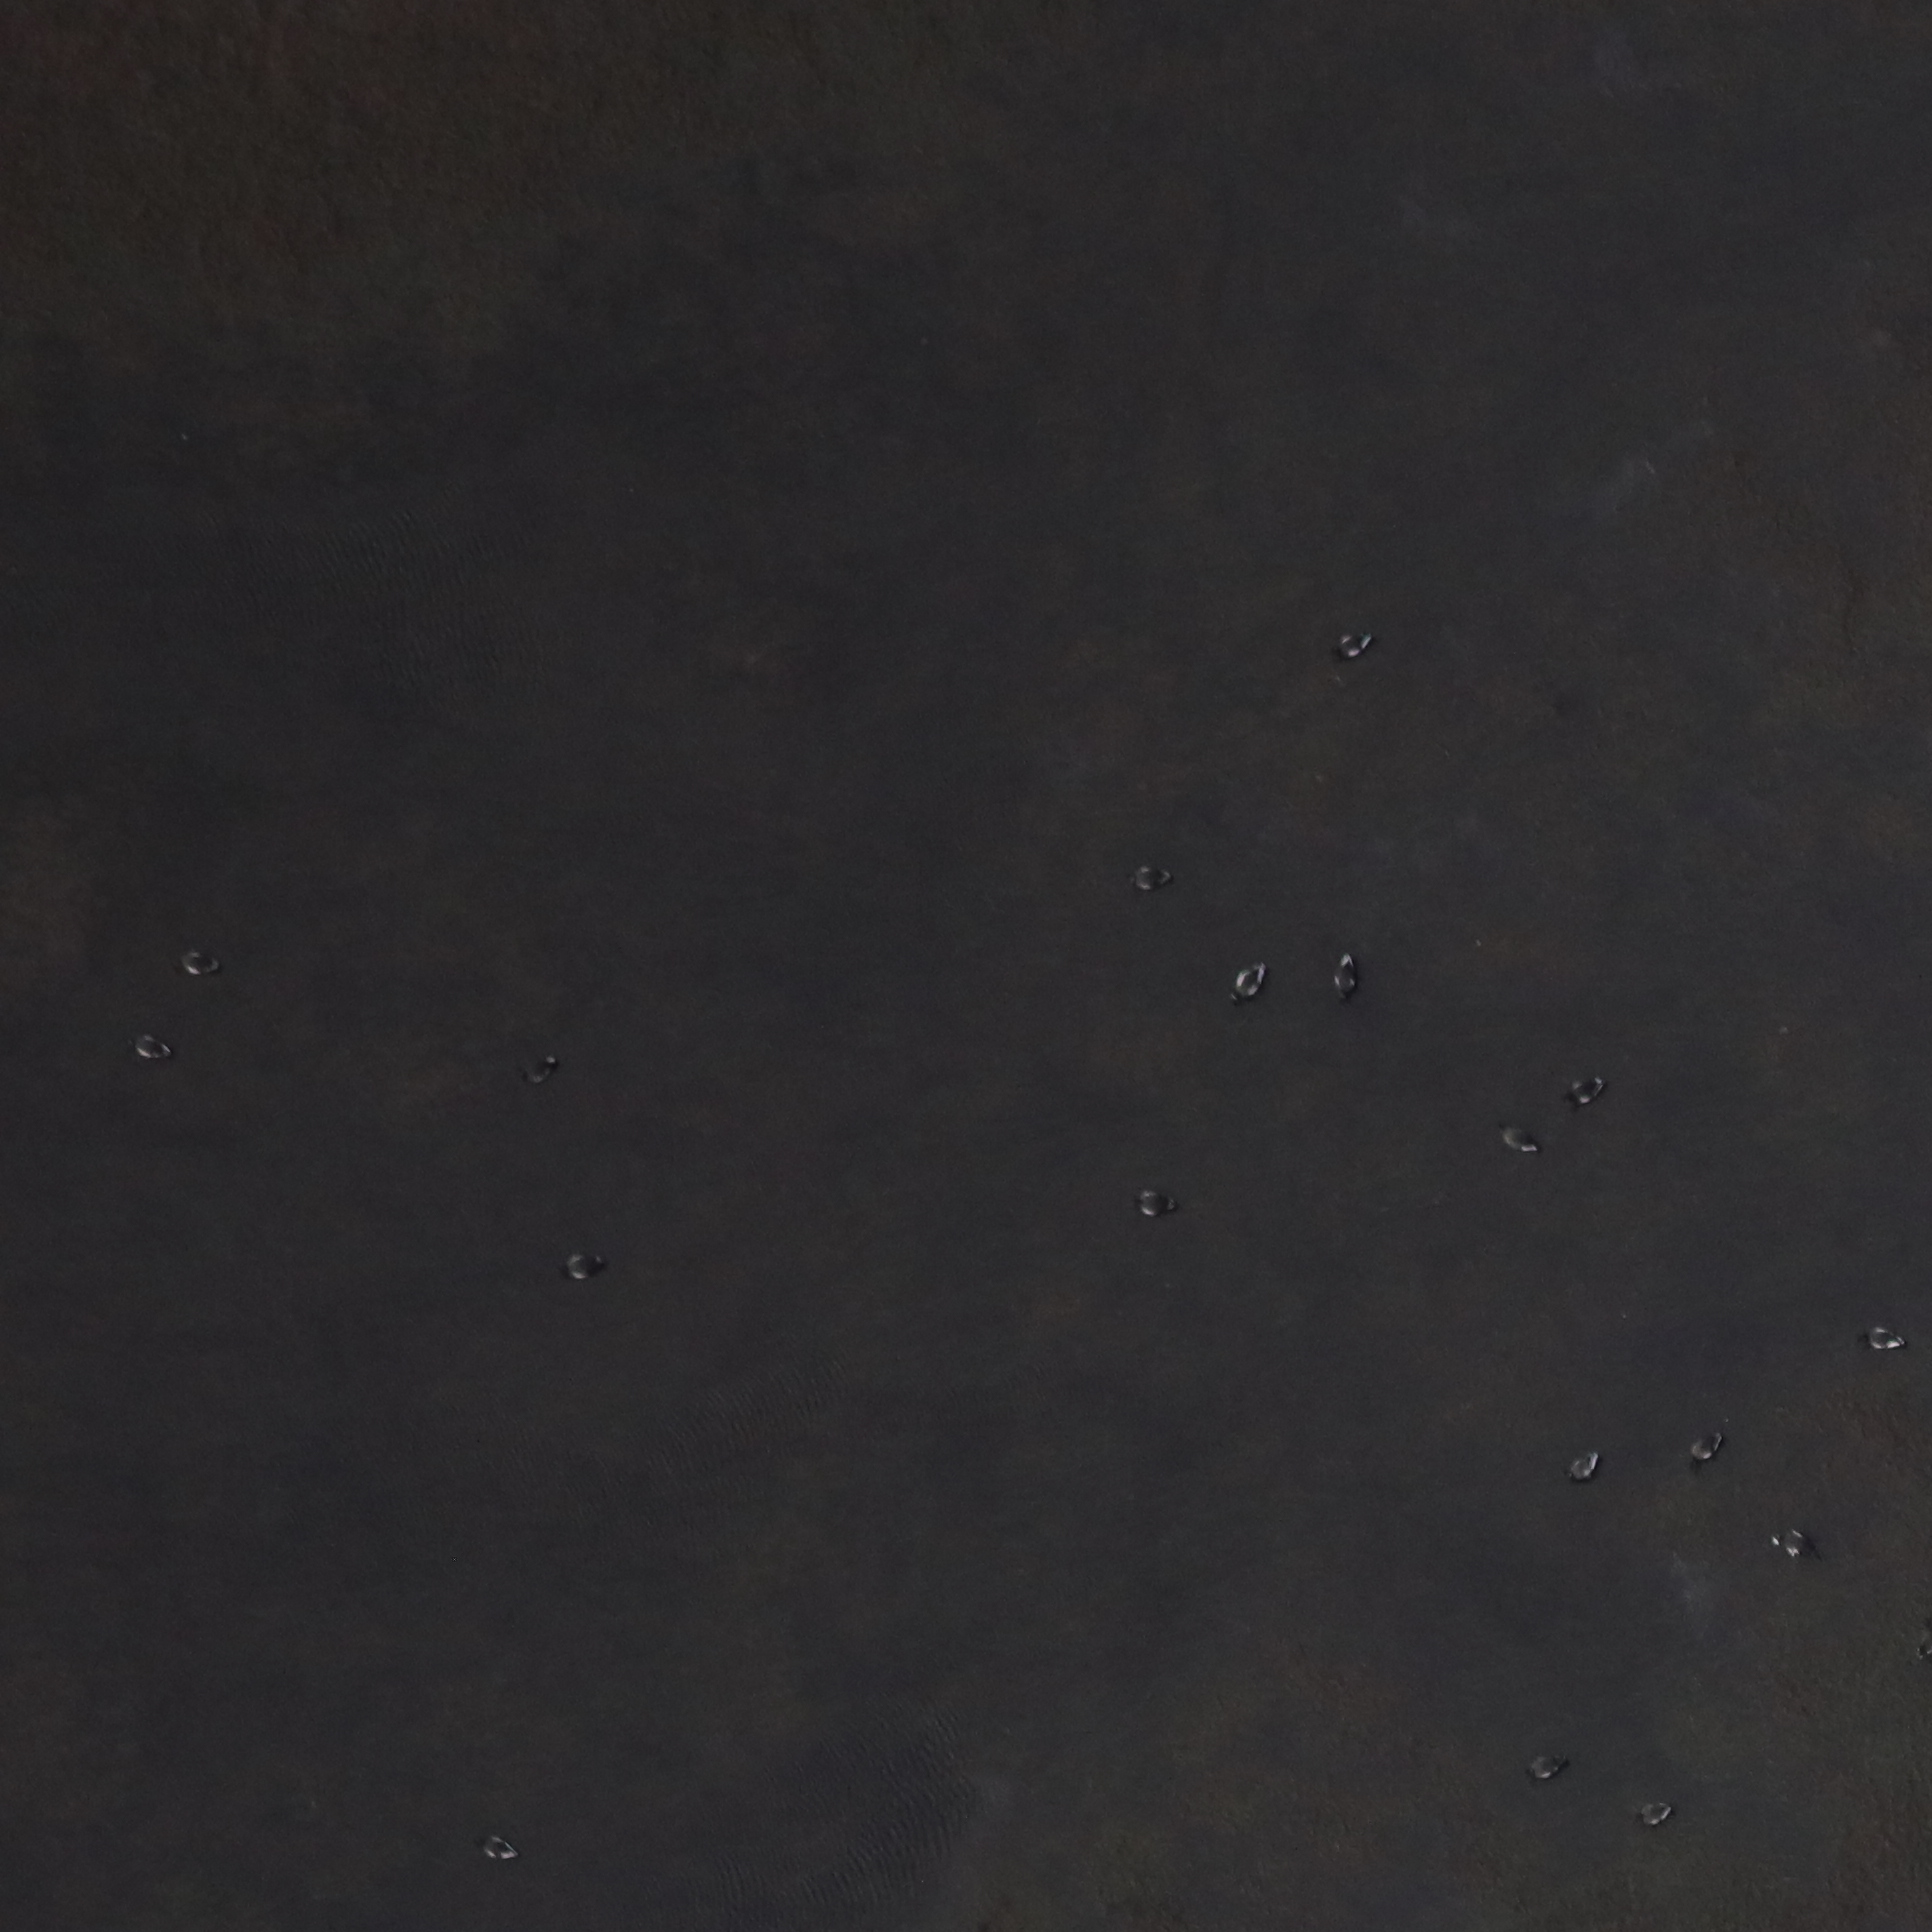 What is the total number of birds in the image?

19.